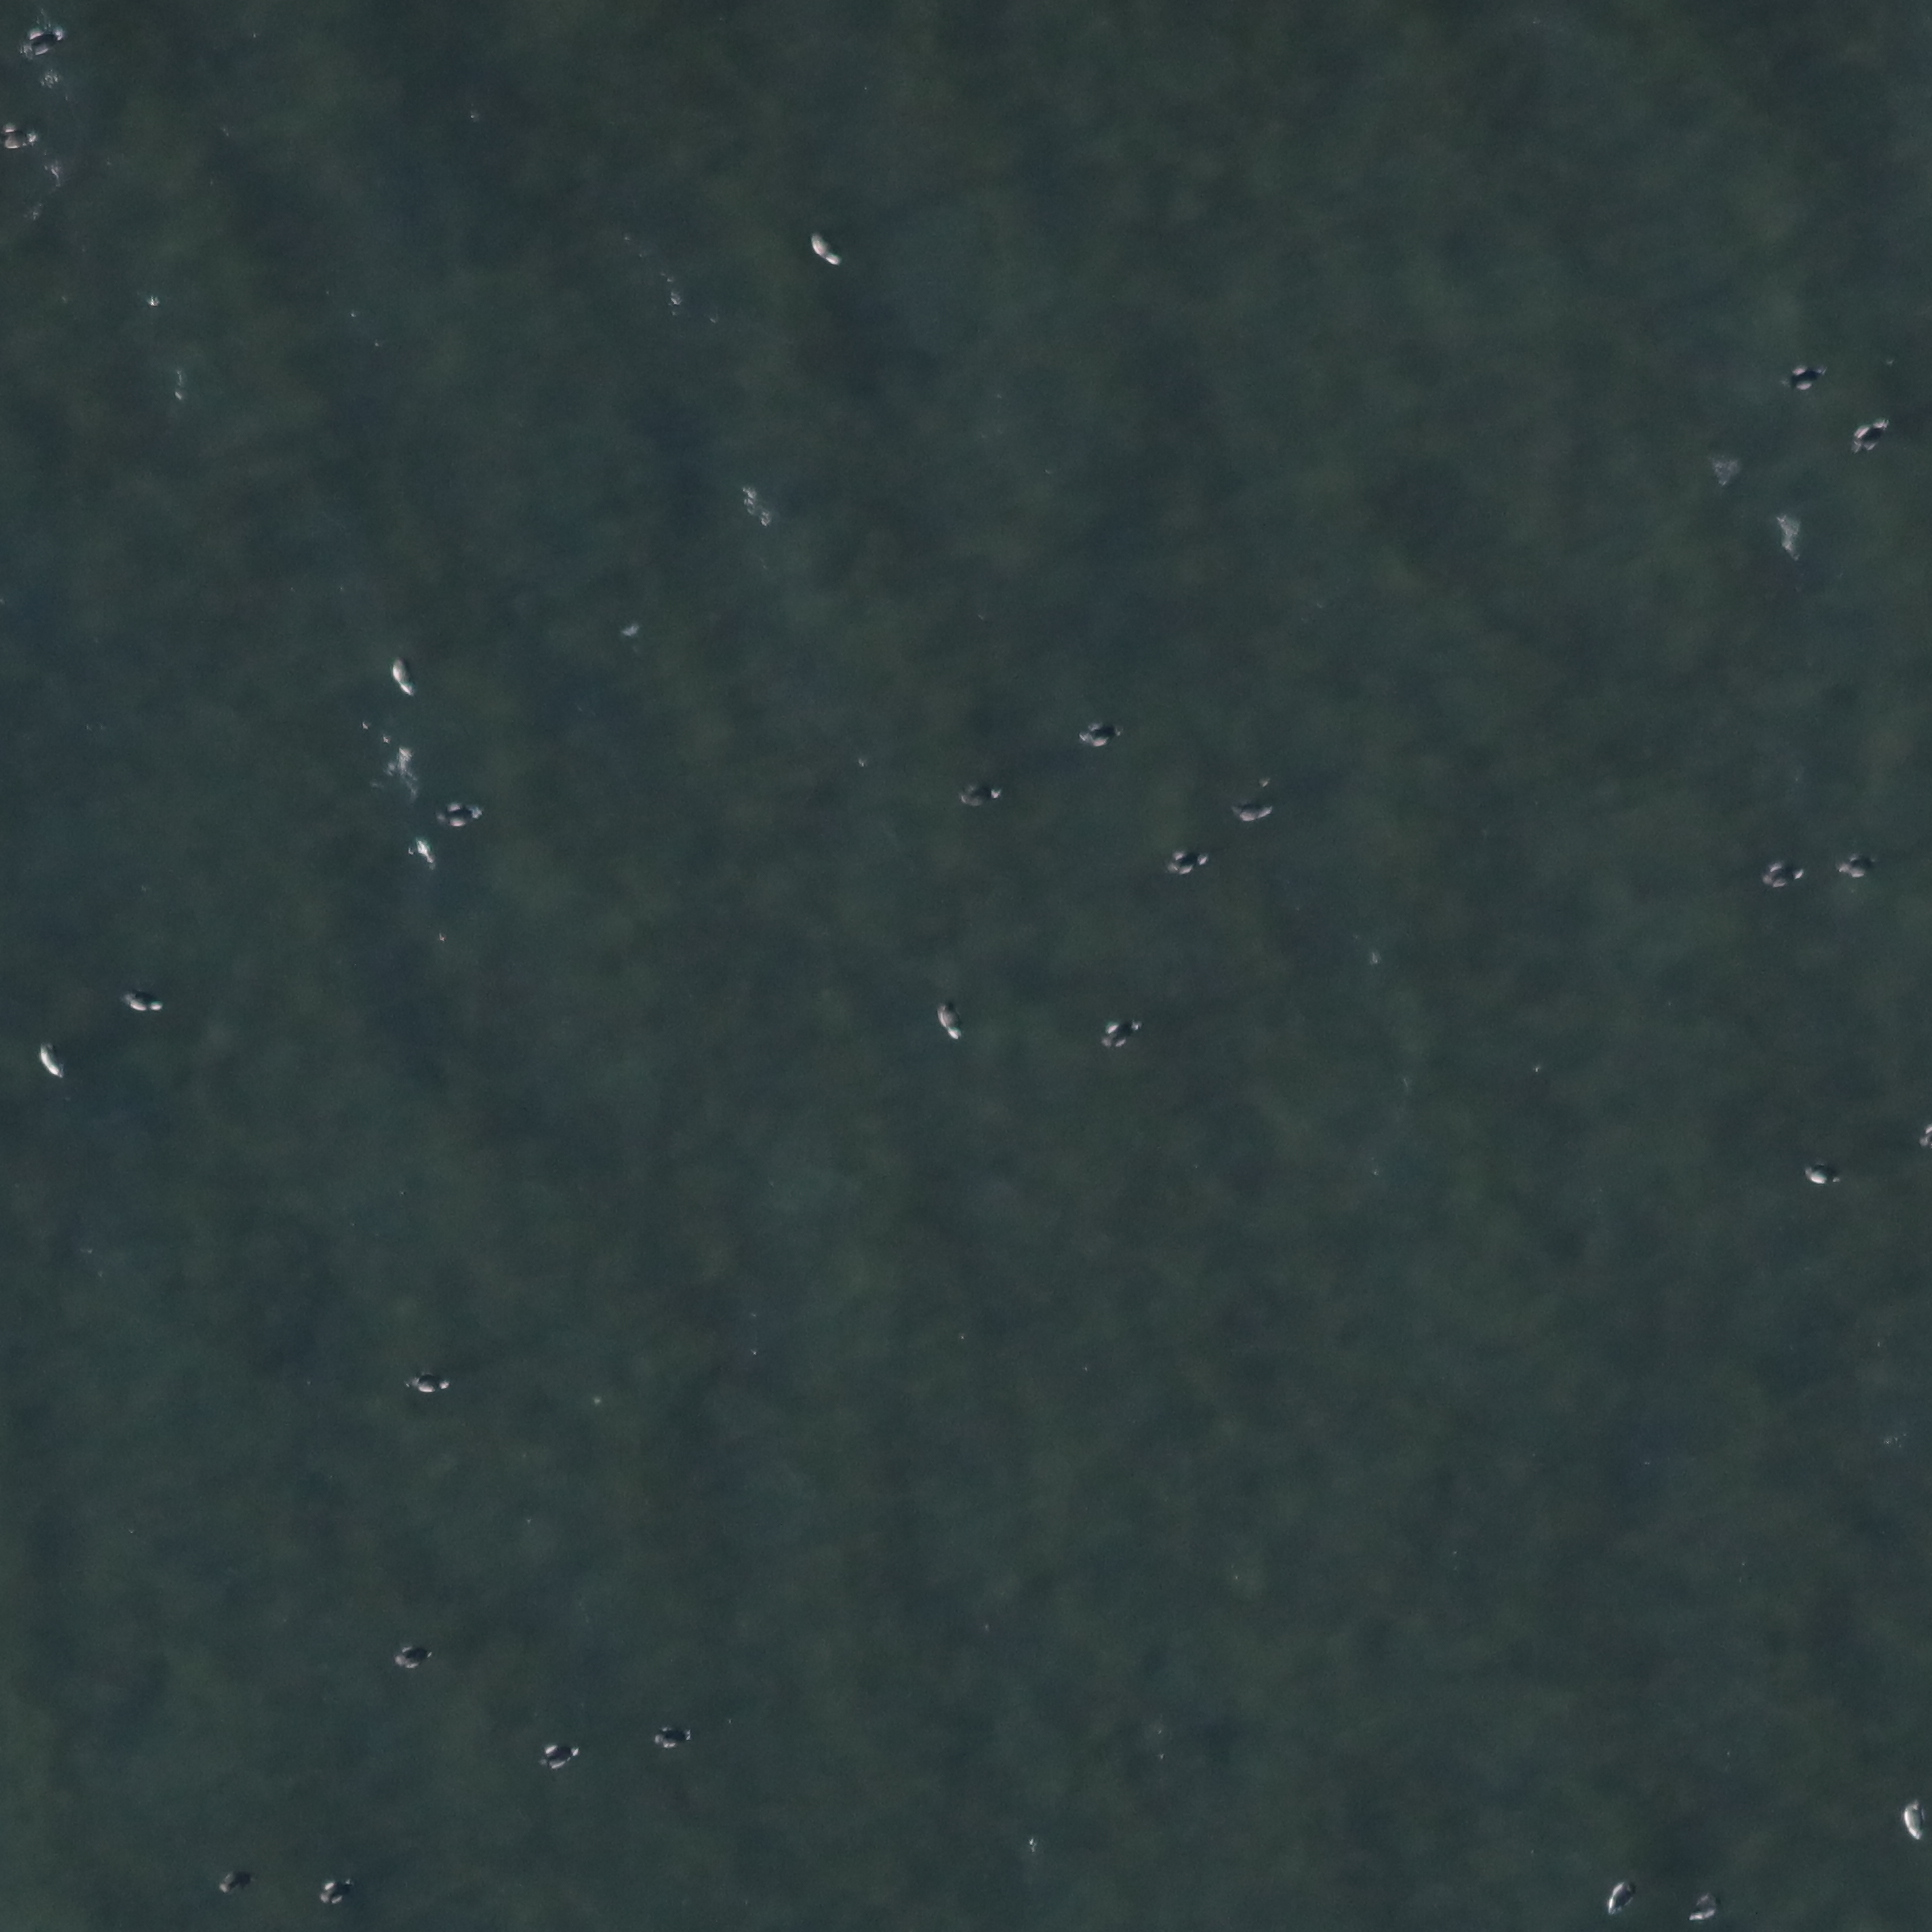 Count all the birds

27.